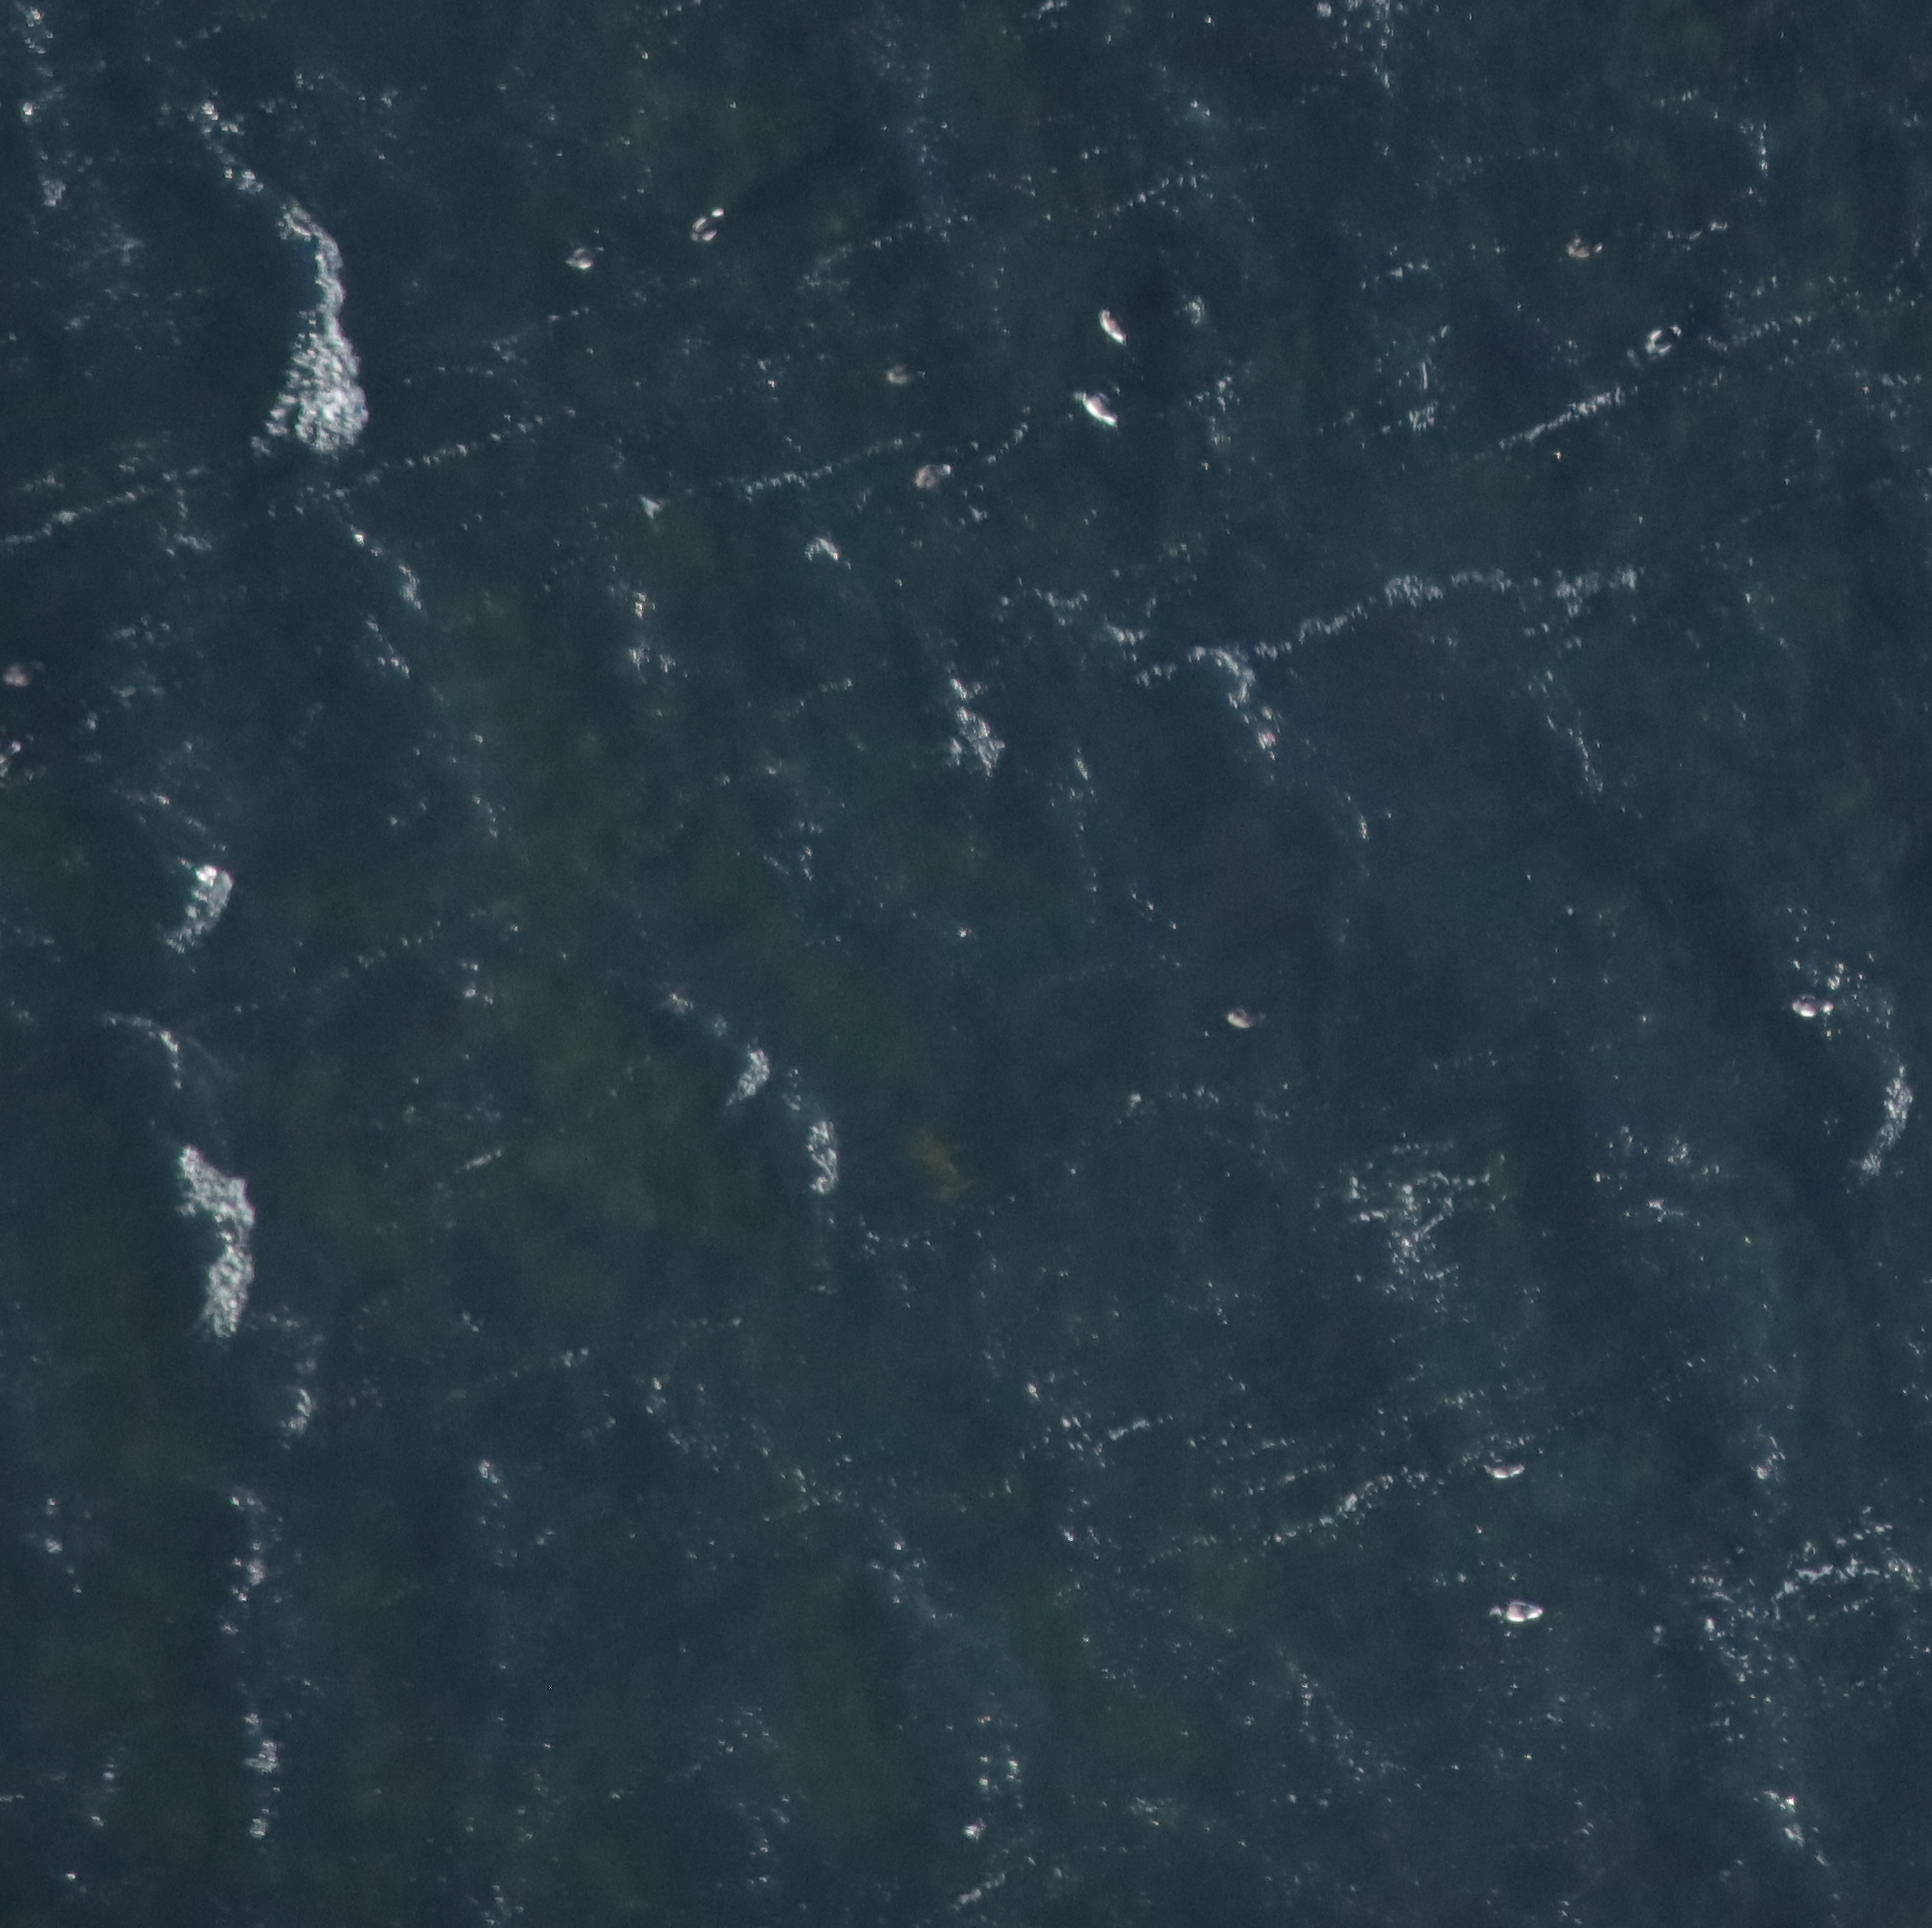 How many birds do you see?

12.